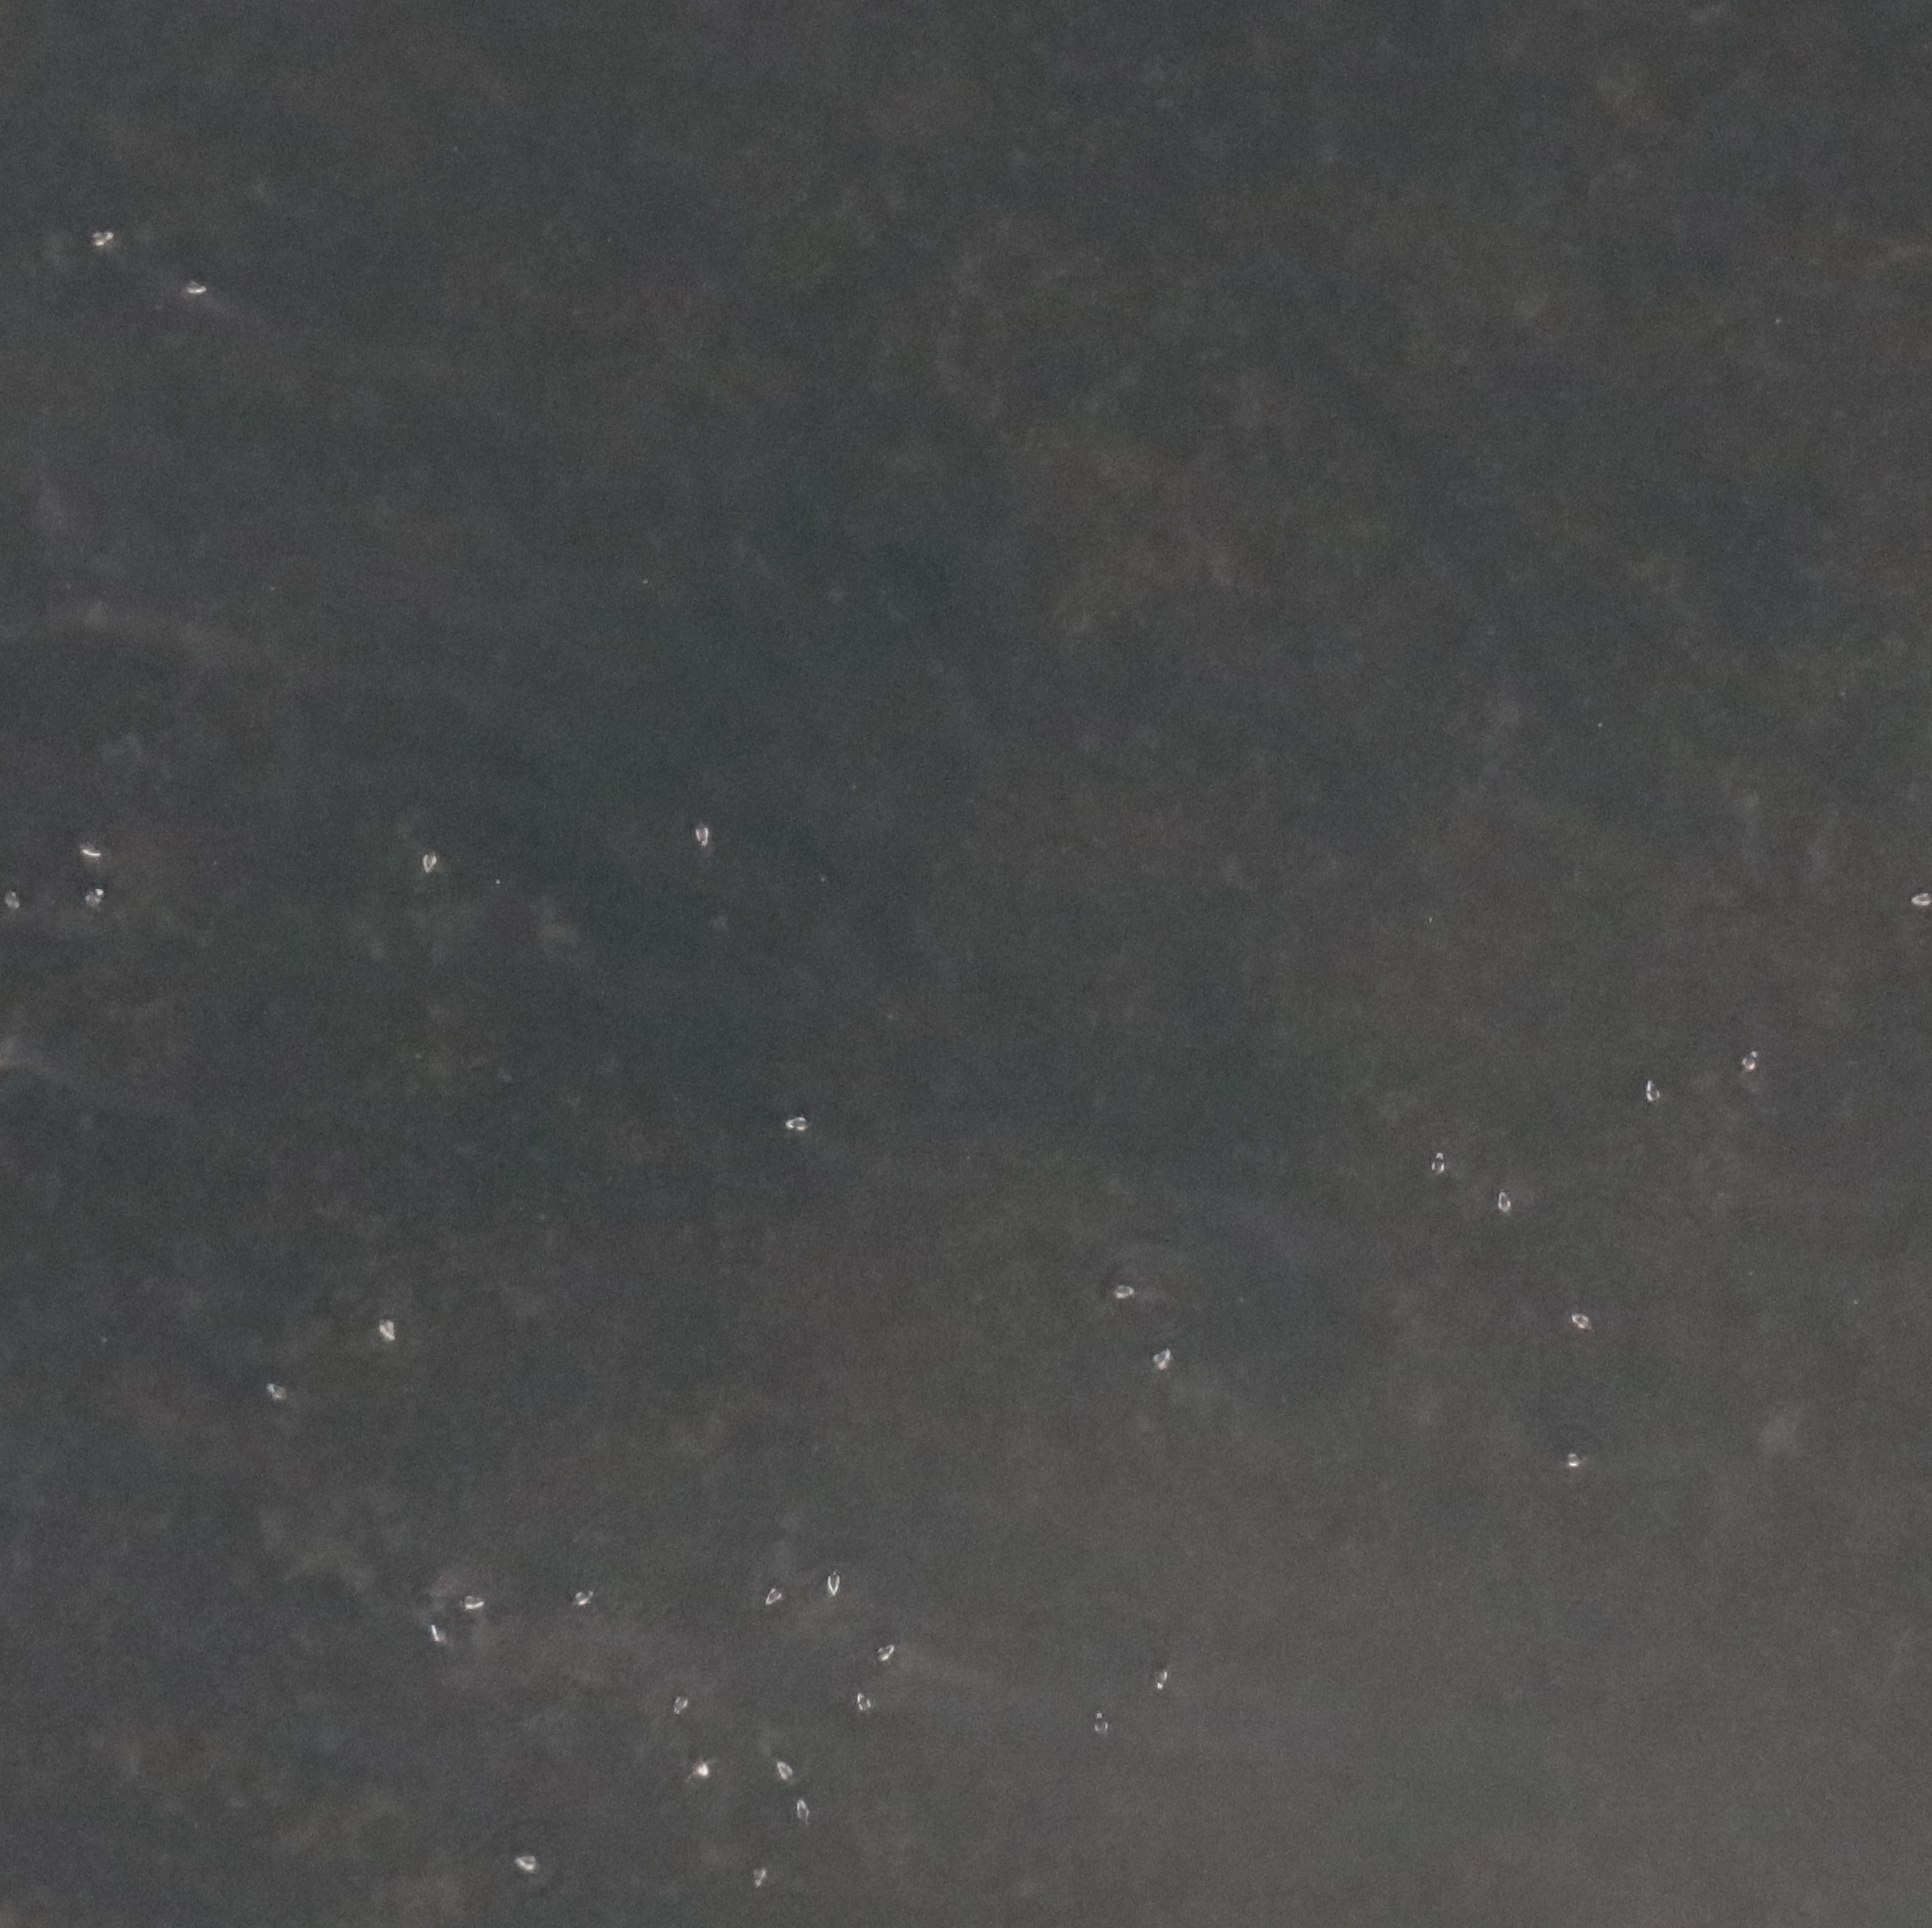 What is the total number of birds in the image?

34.